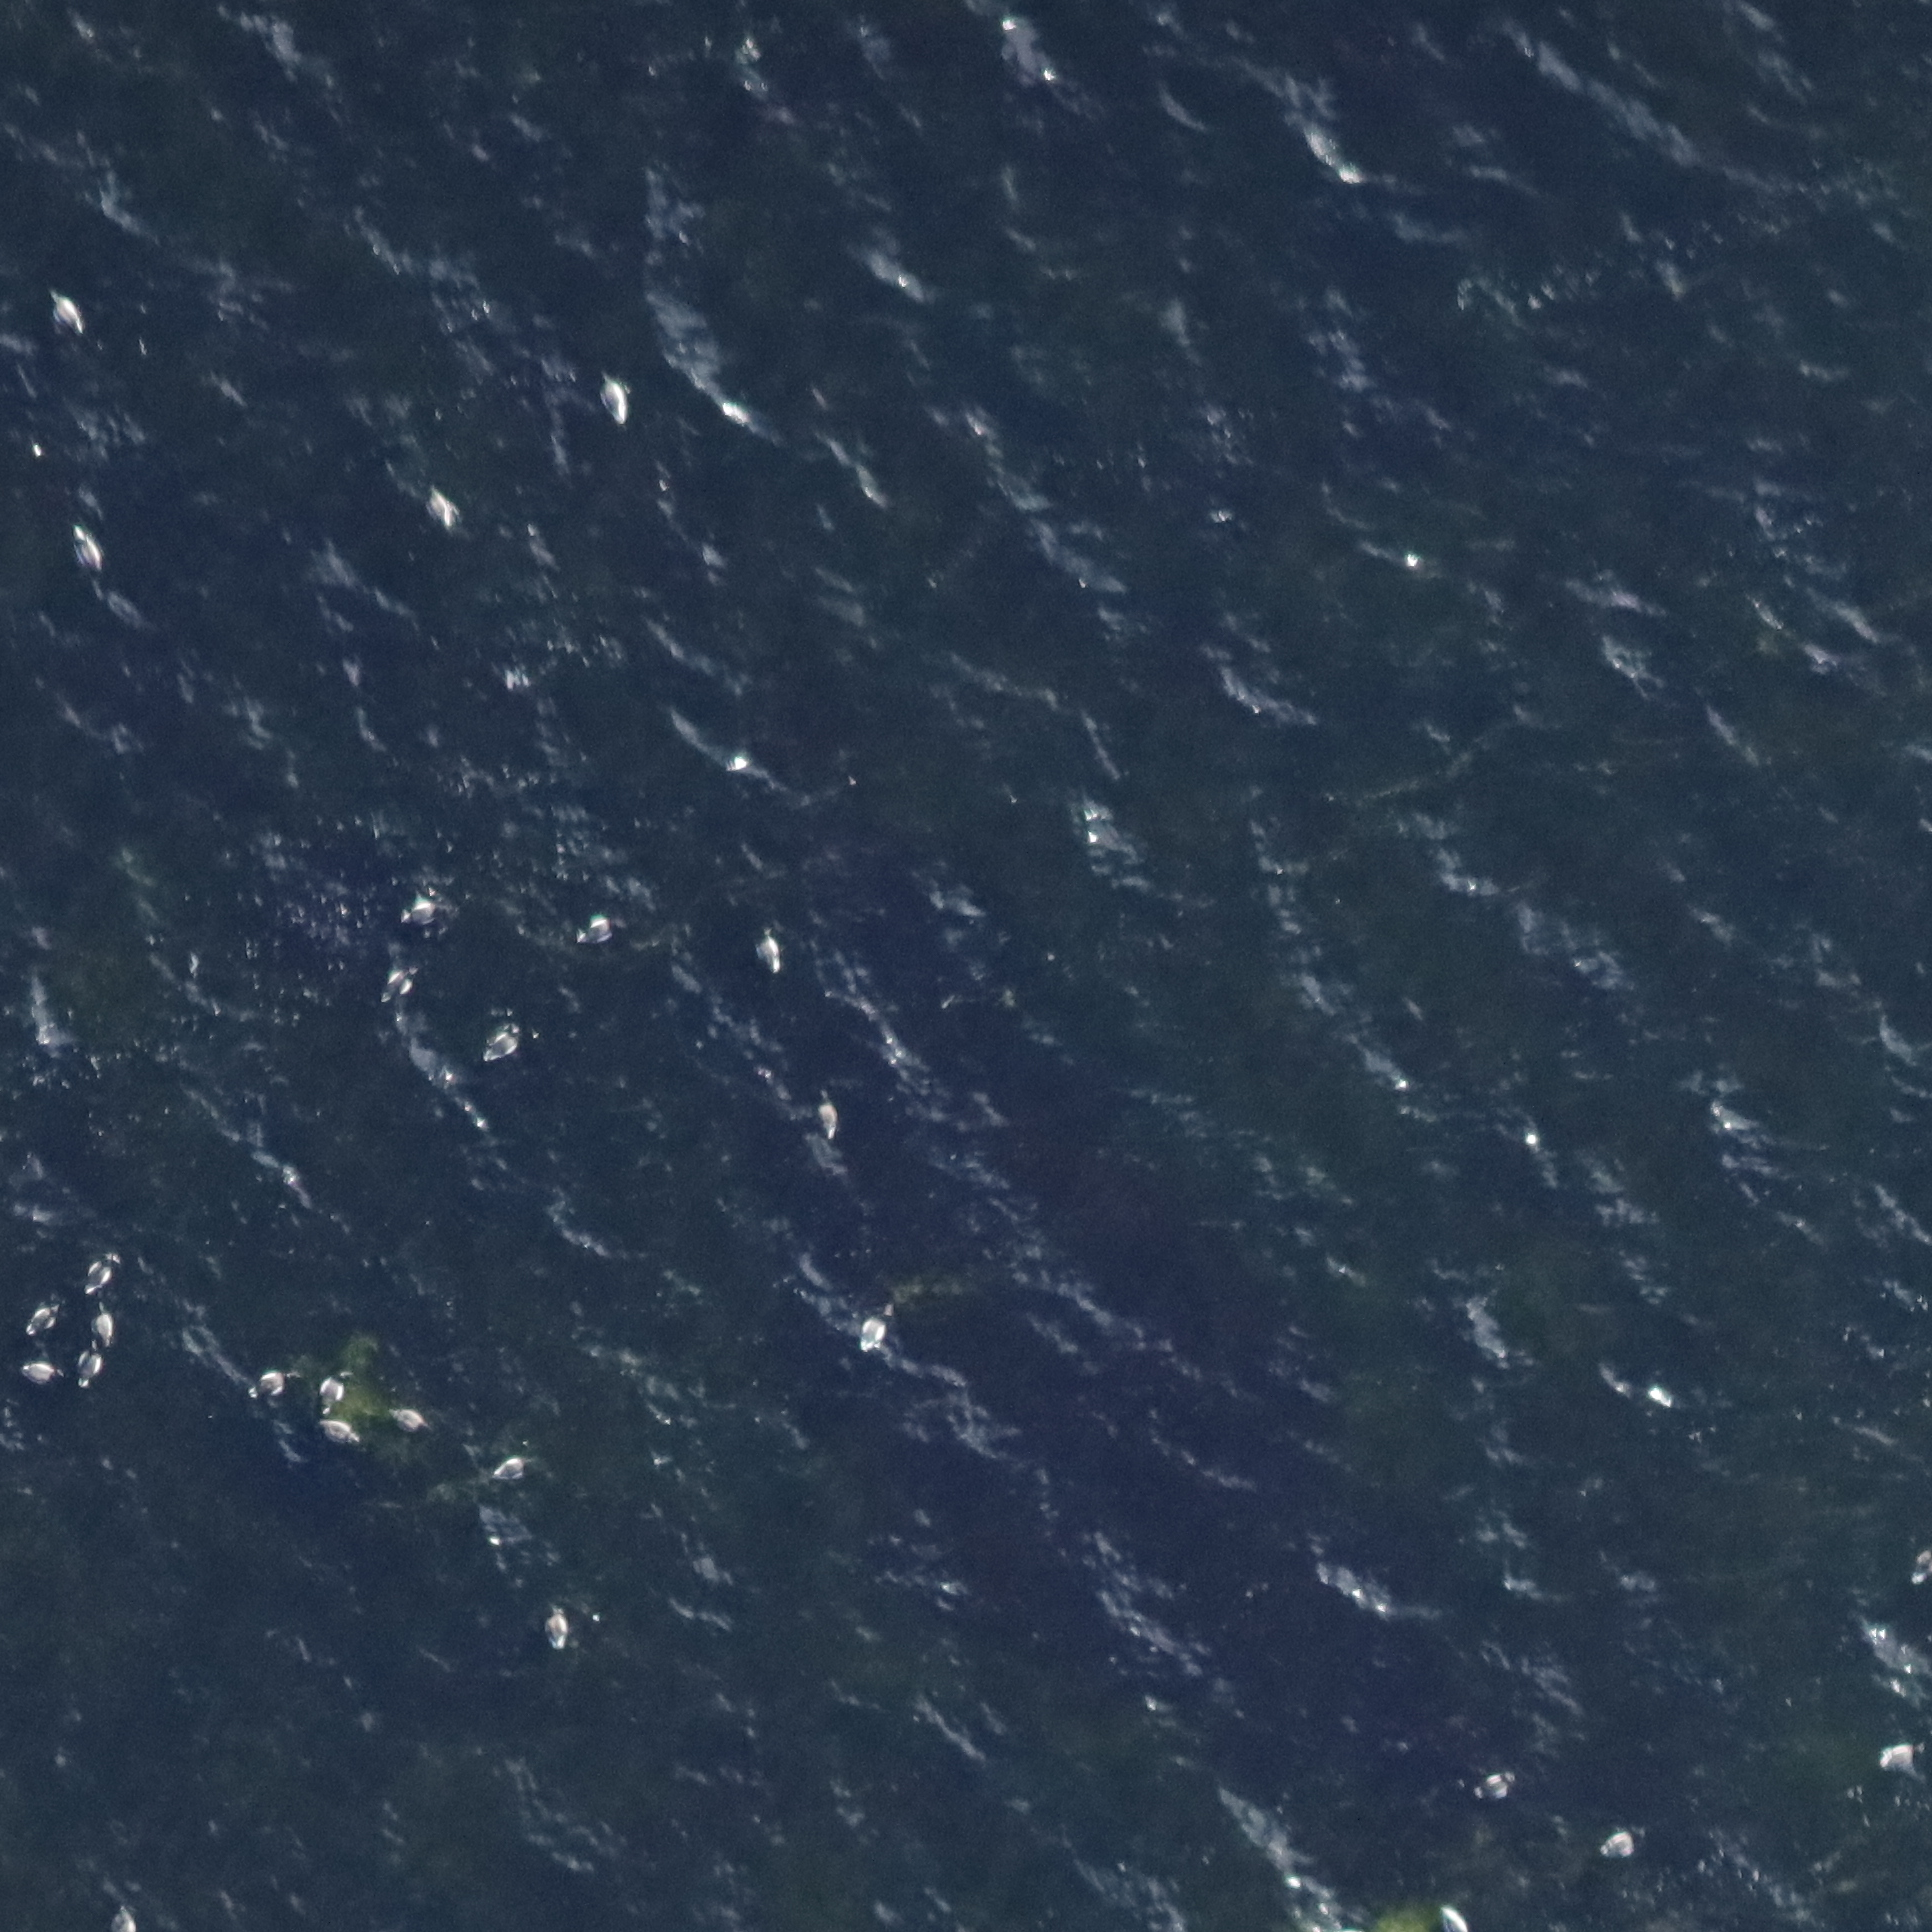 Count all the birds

28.